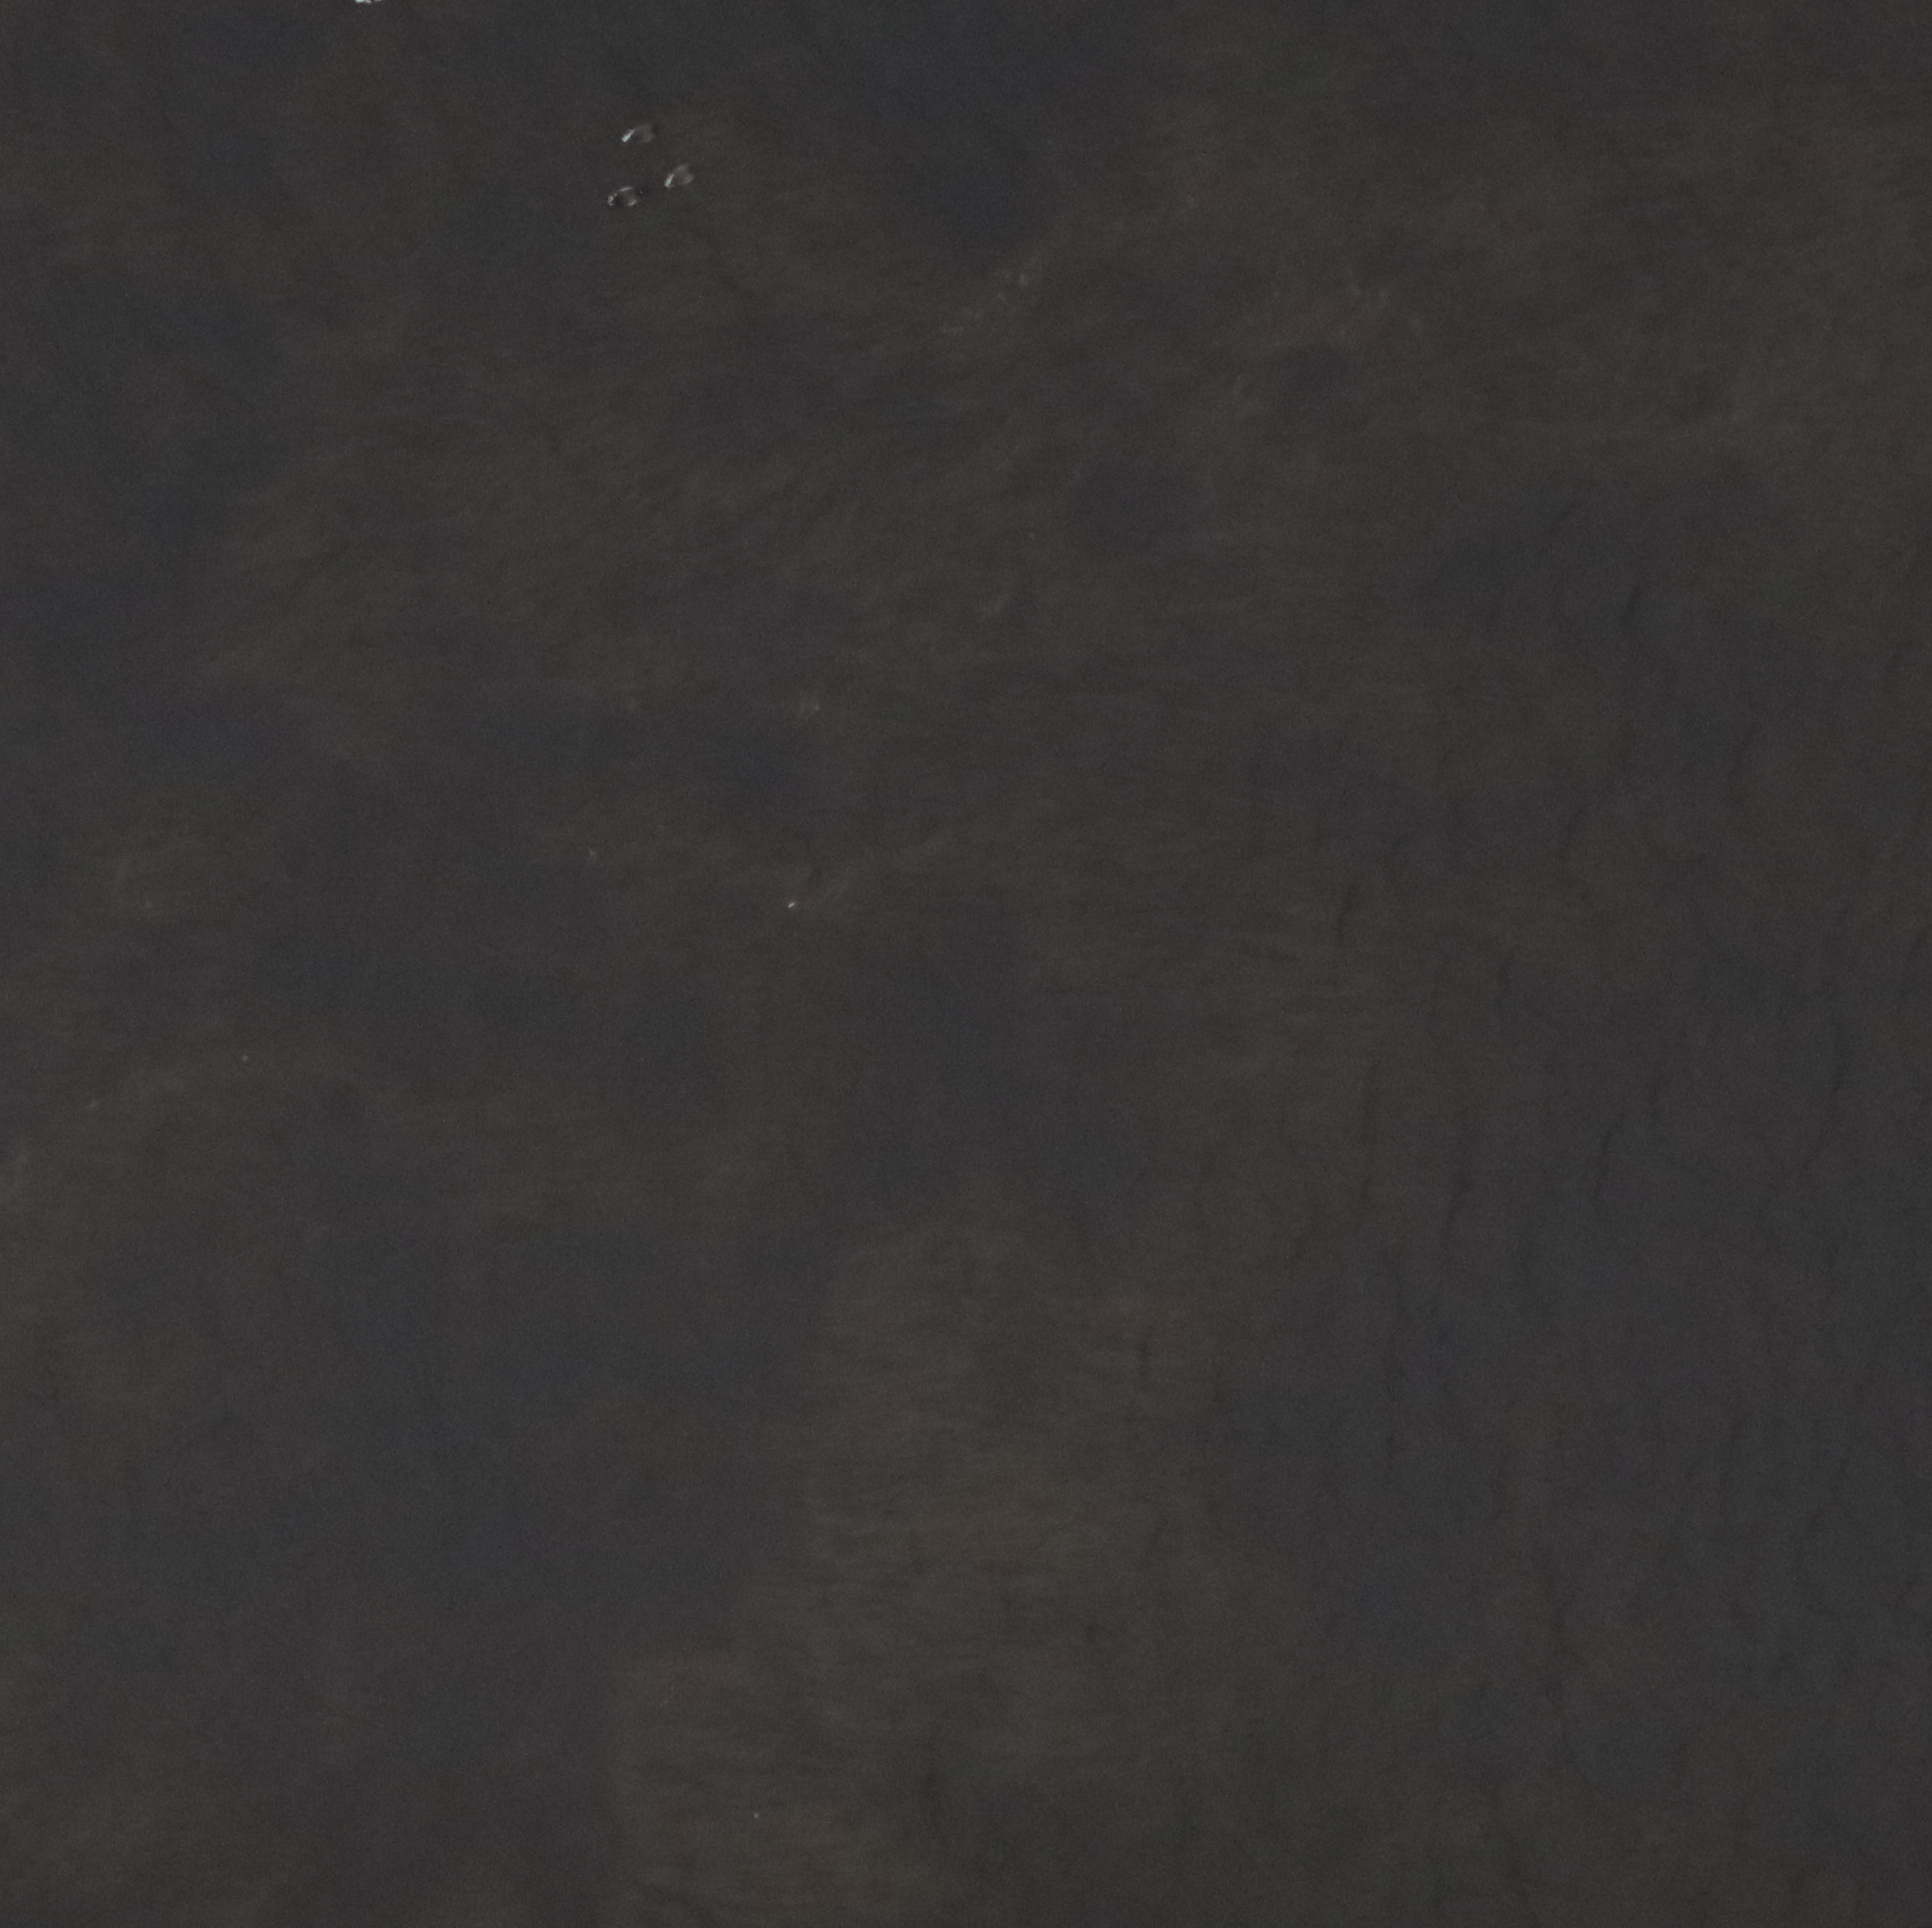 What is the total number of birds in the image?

3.